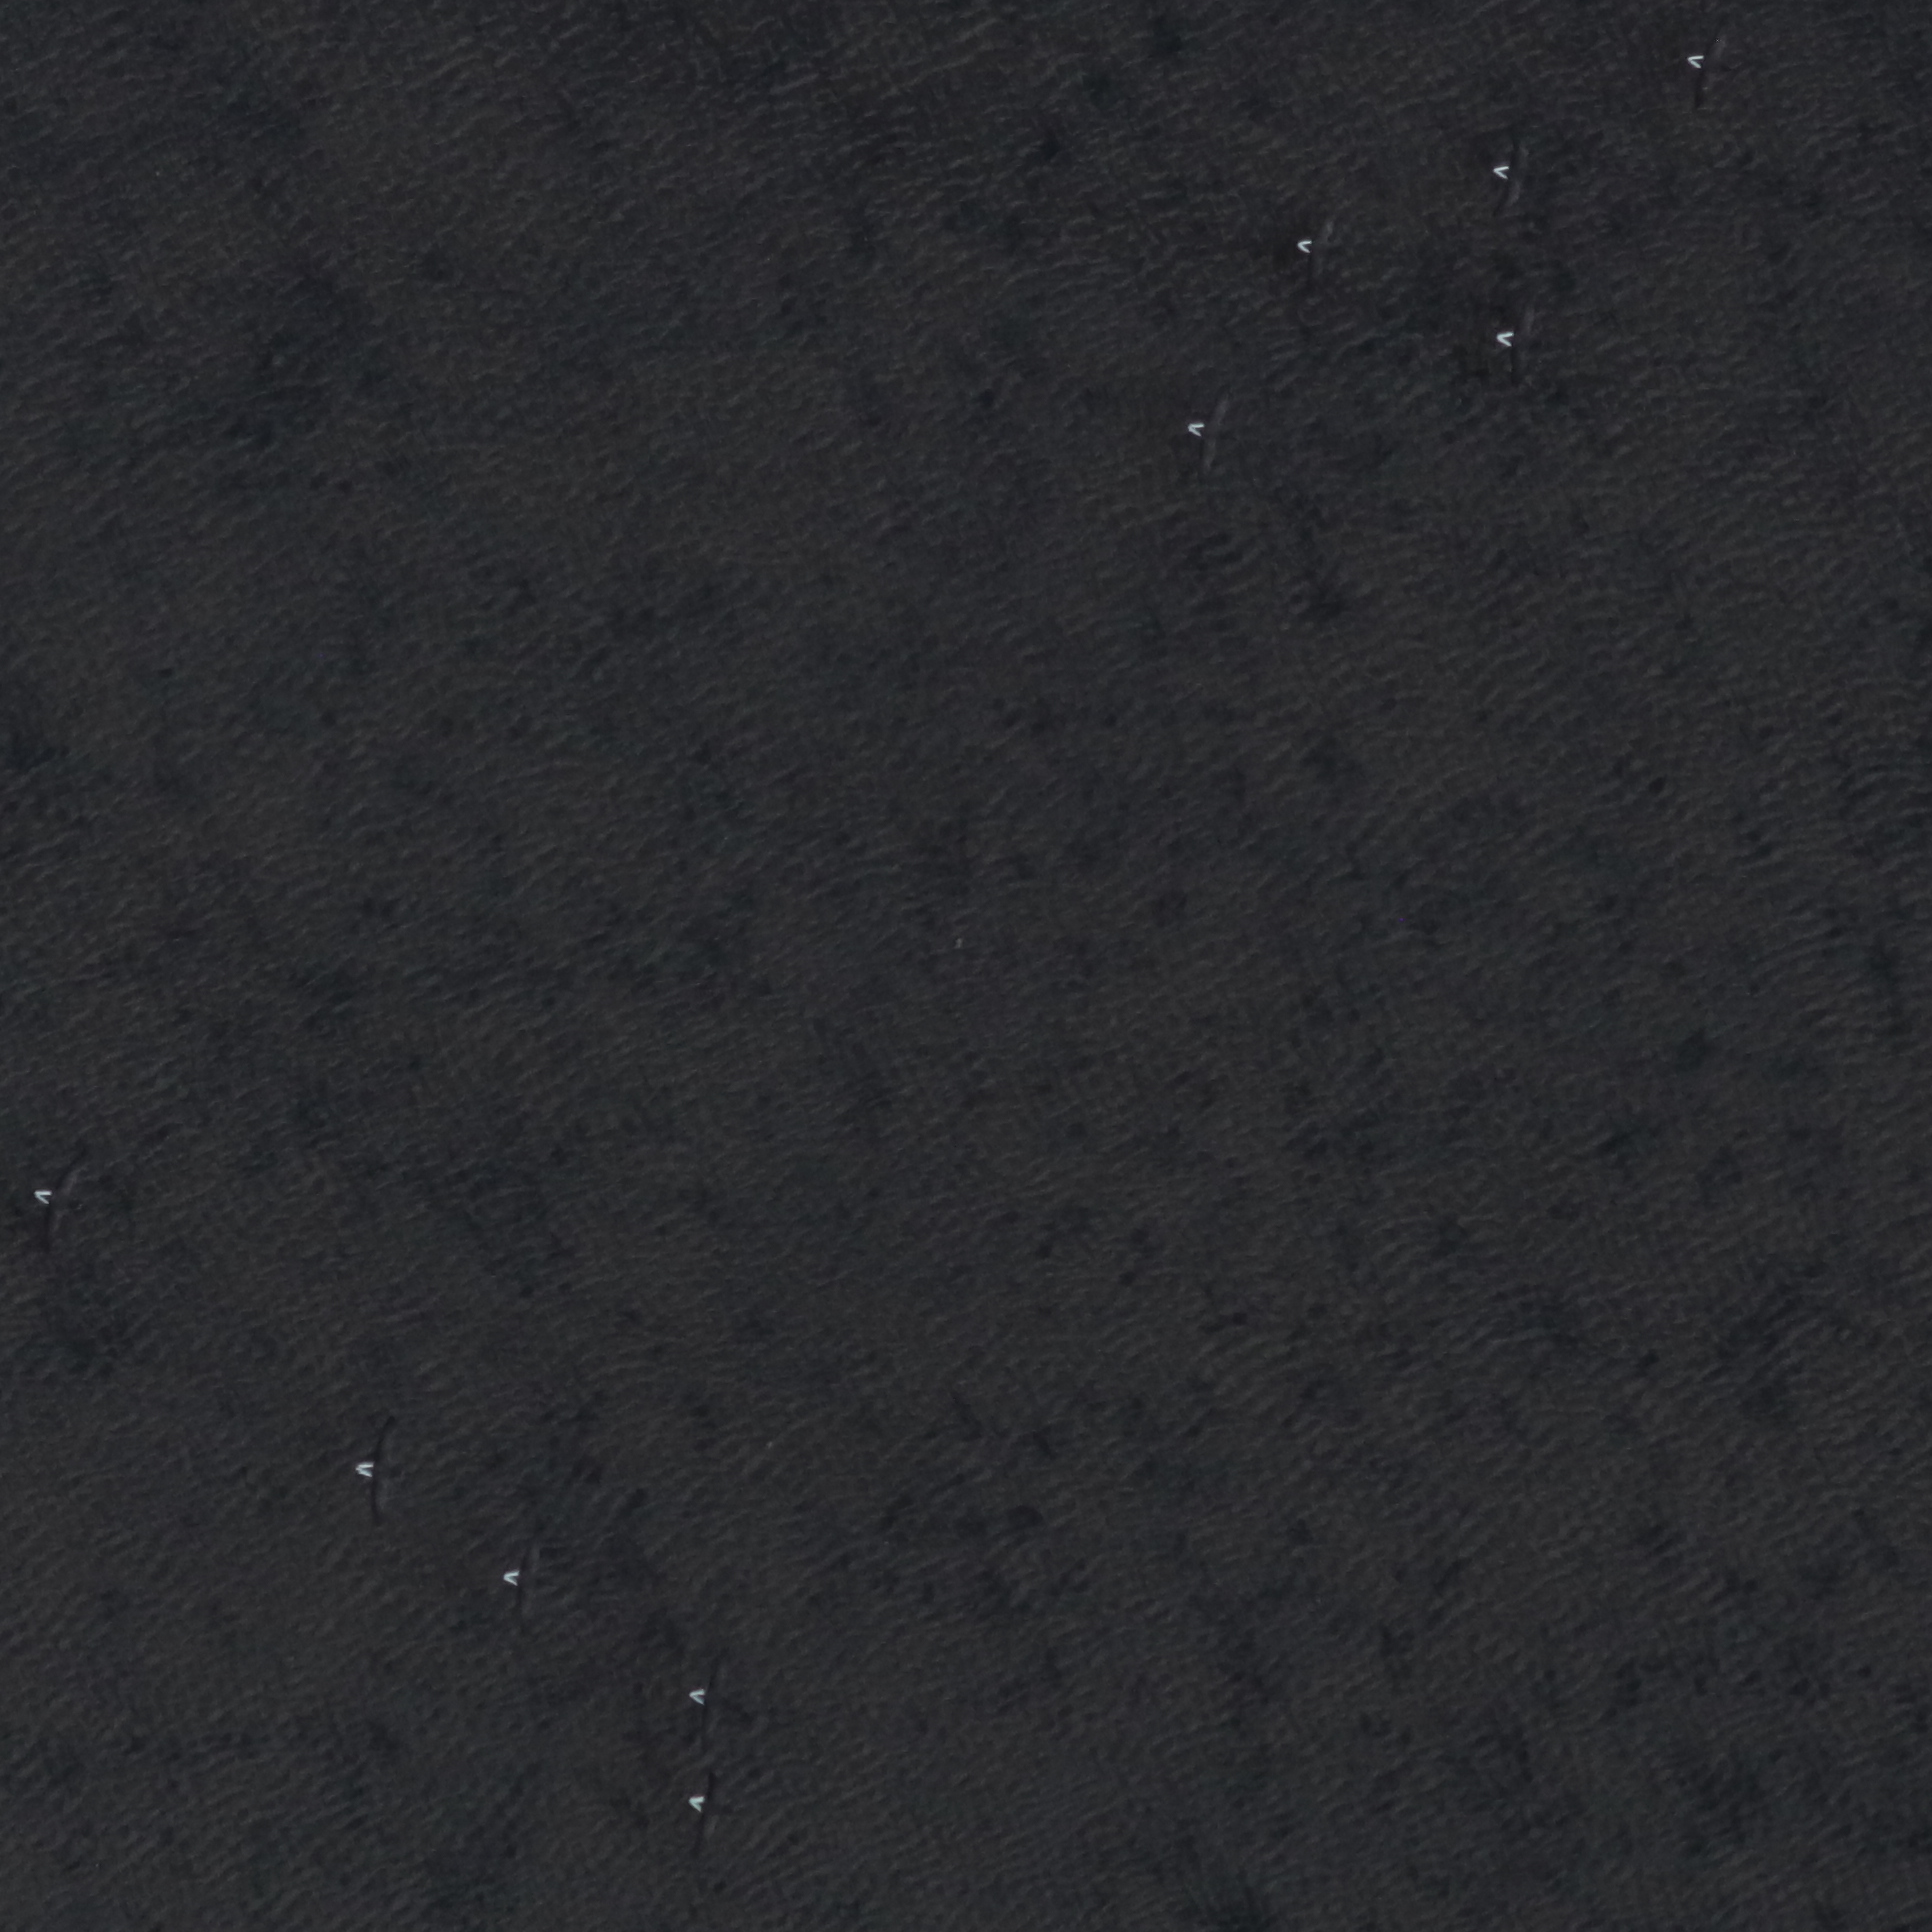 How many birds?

10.